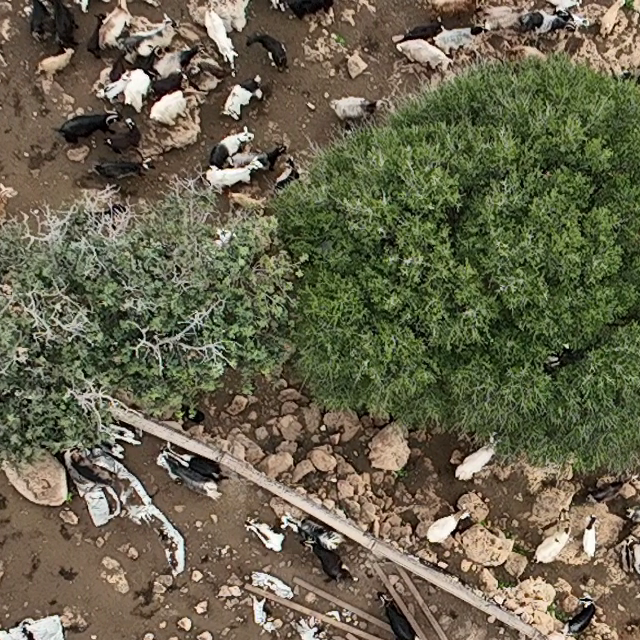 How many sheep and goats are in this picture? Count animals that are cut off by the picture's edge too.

49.